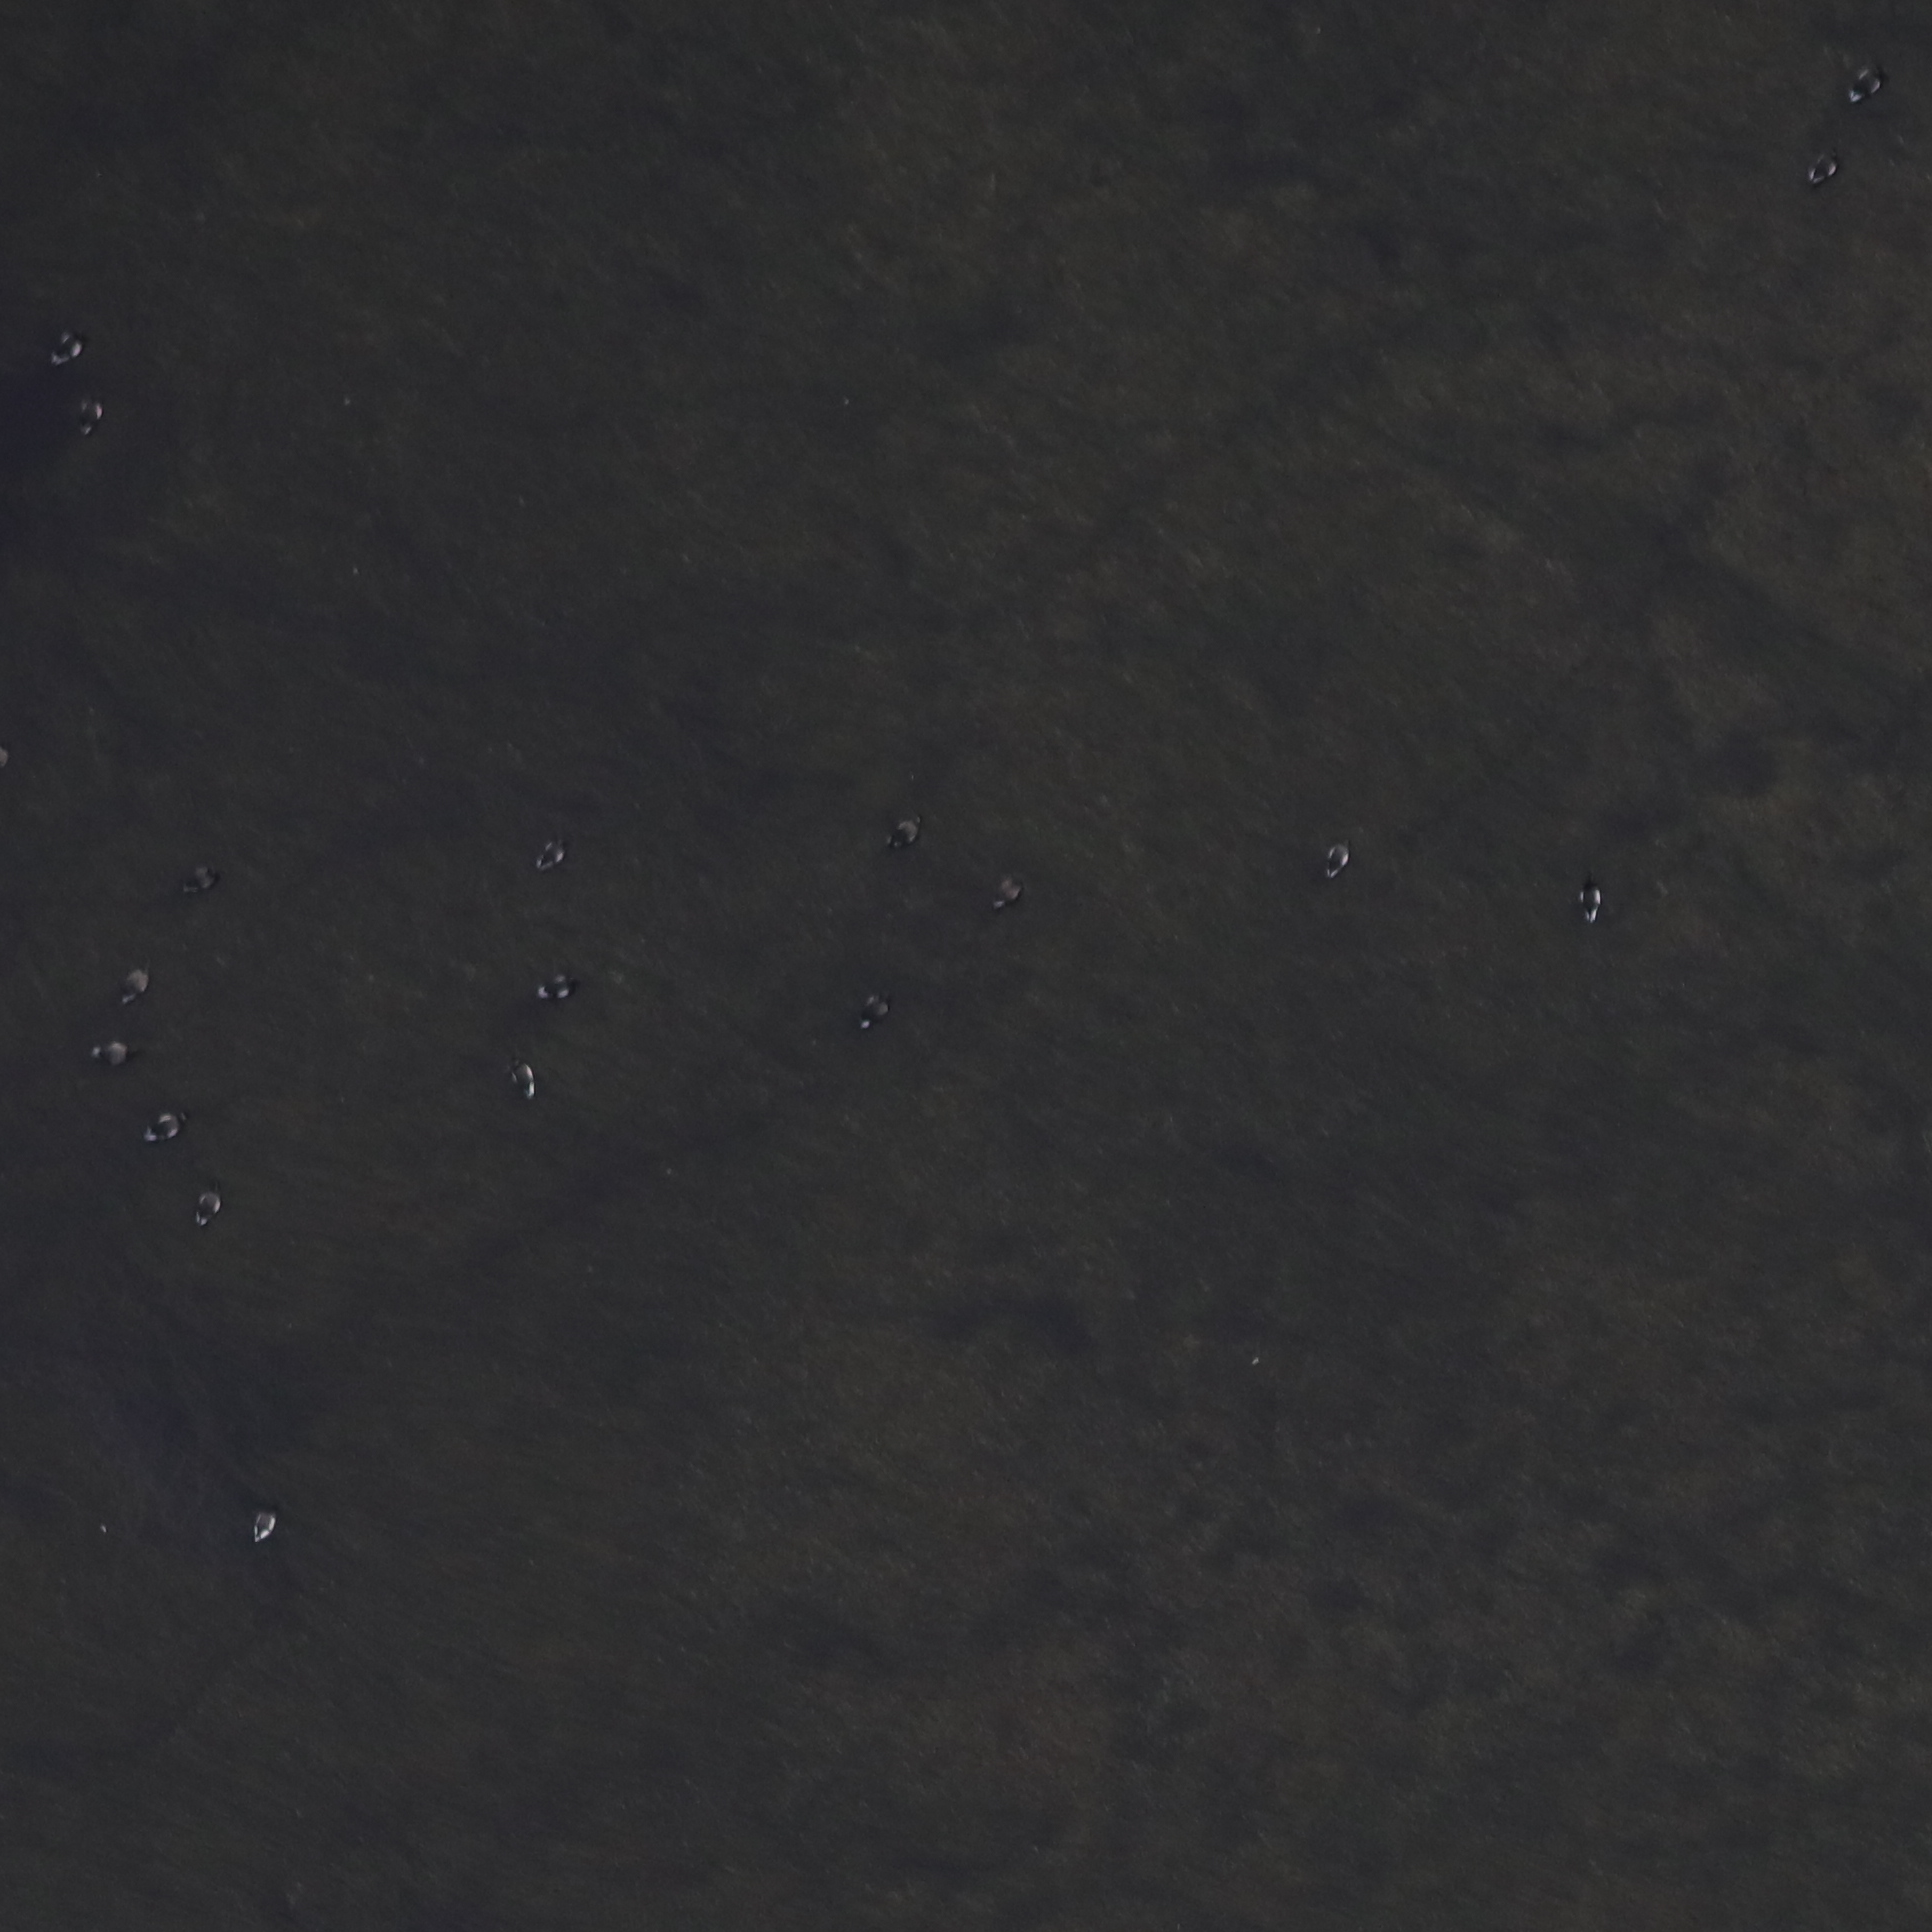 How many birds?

18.